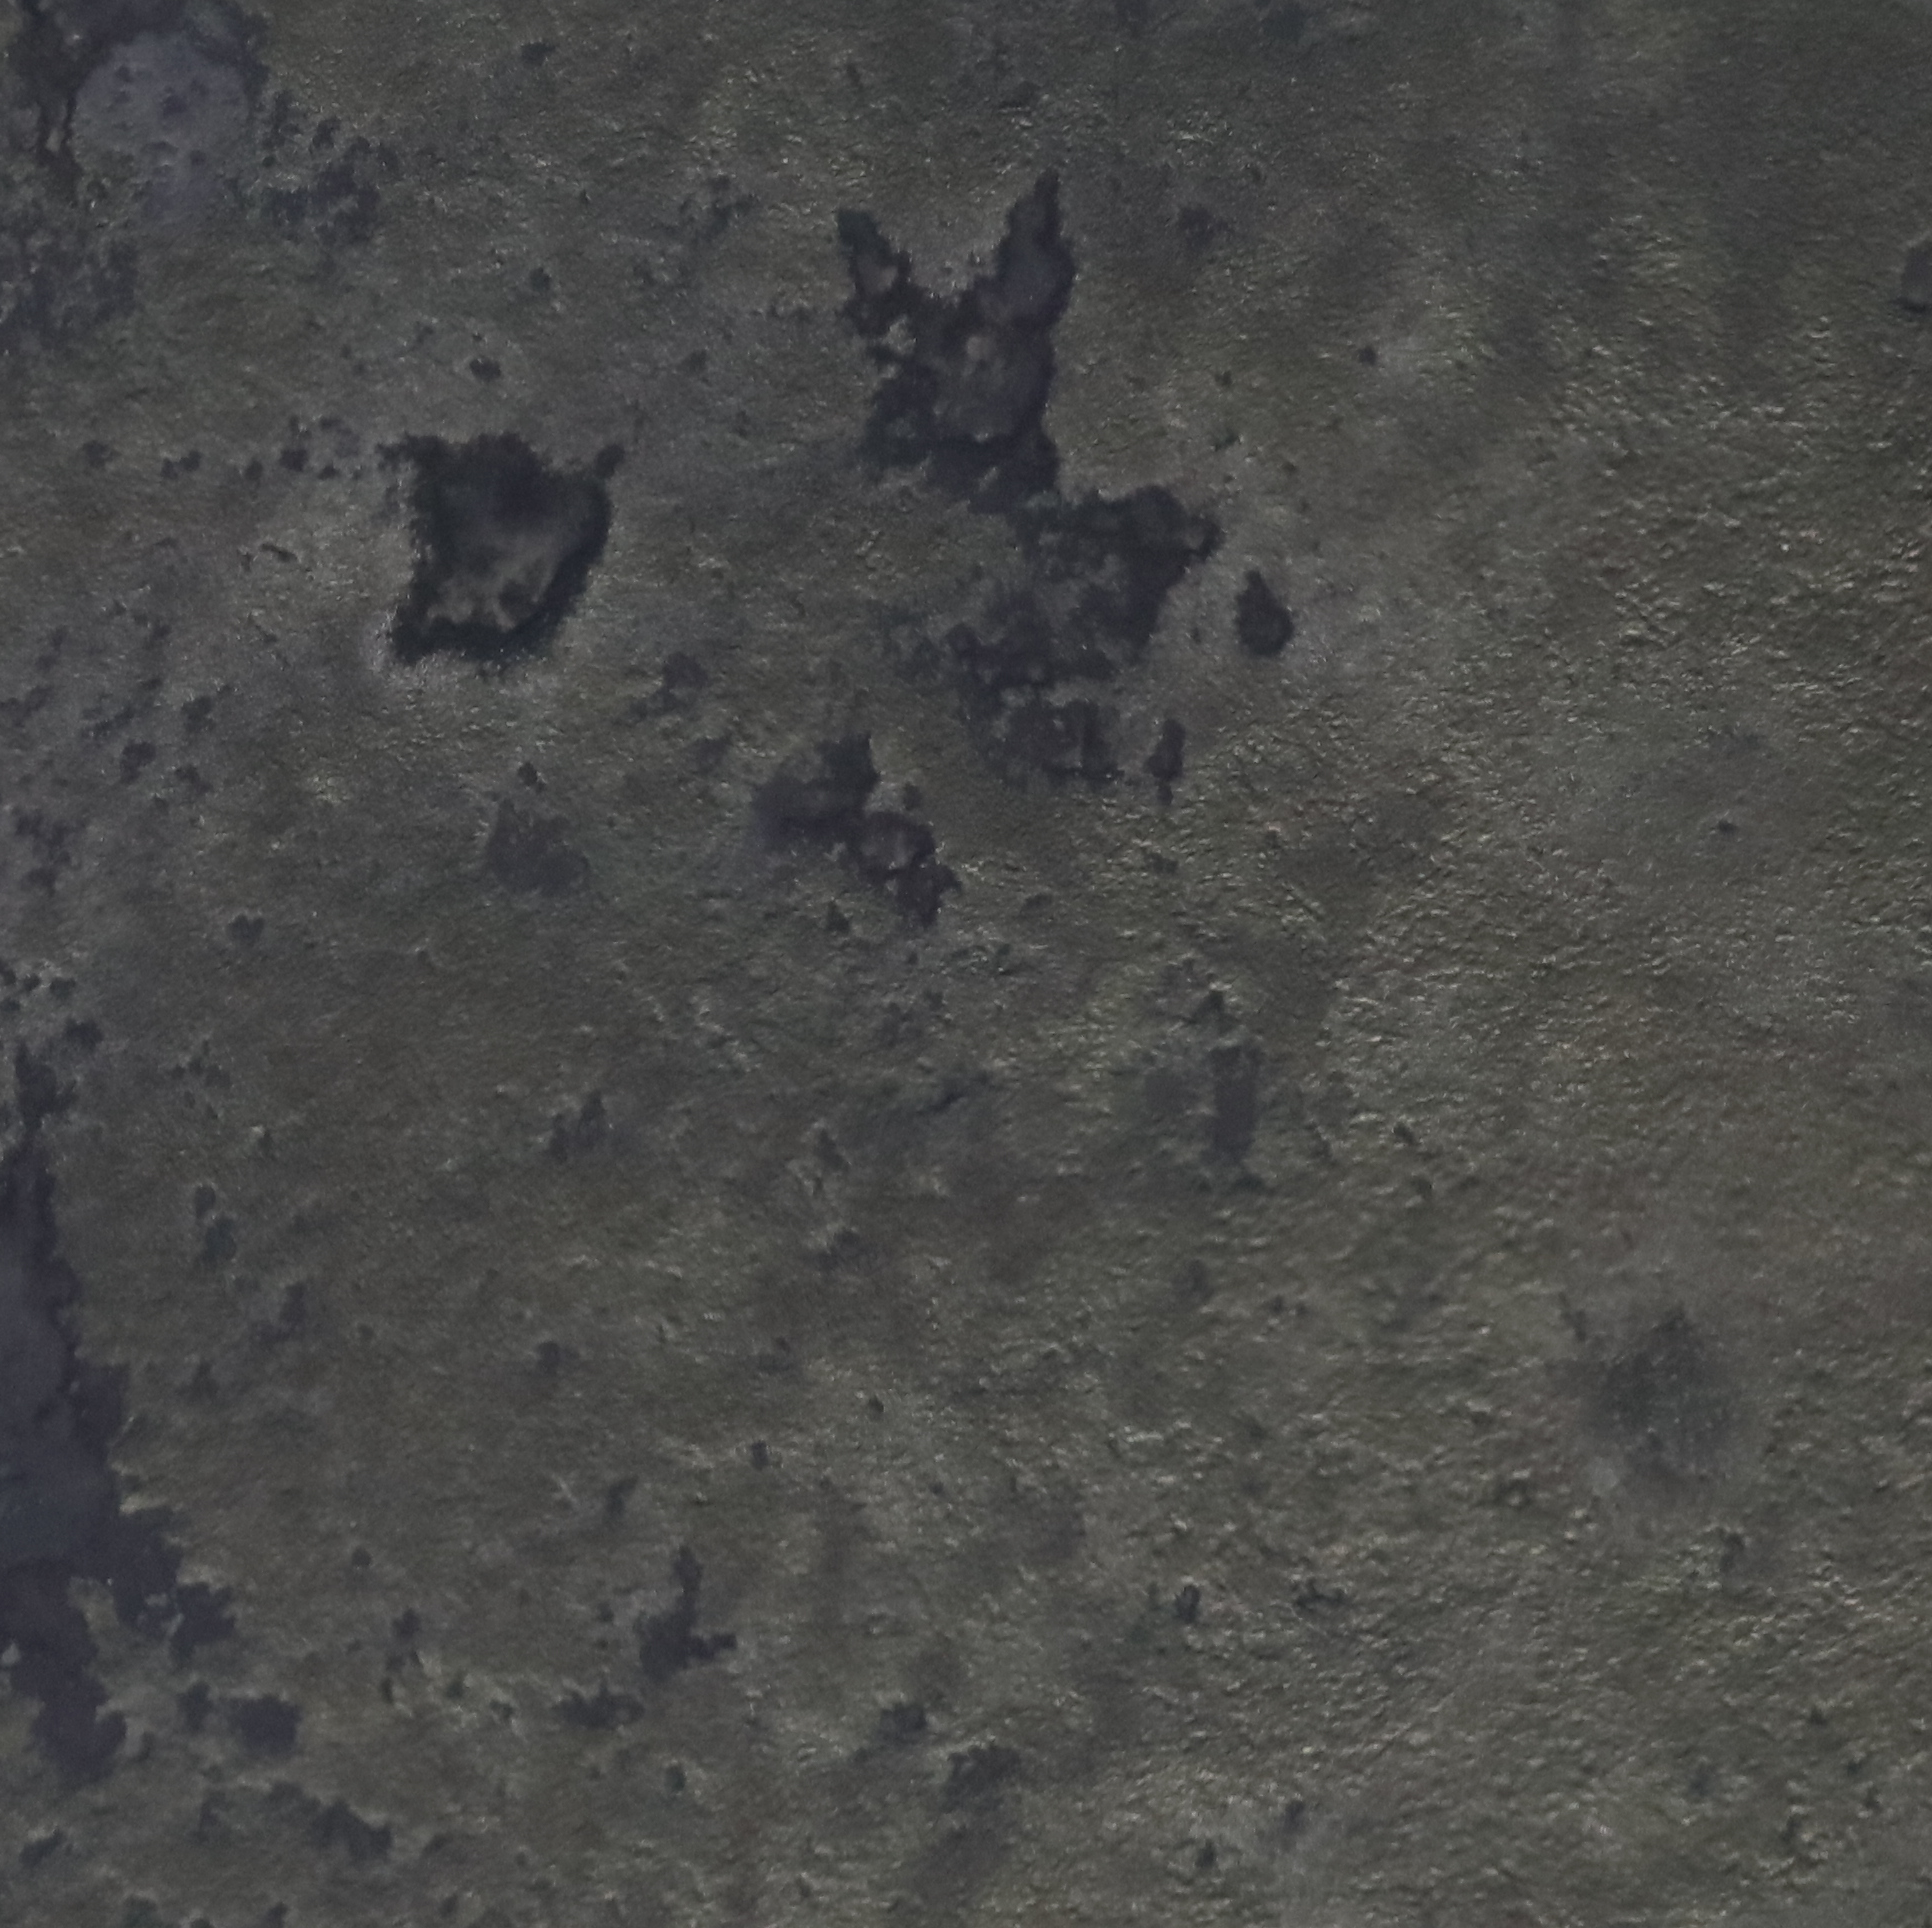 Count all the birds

0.